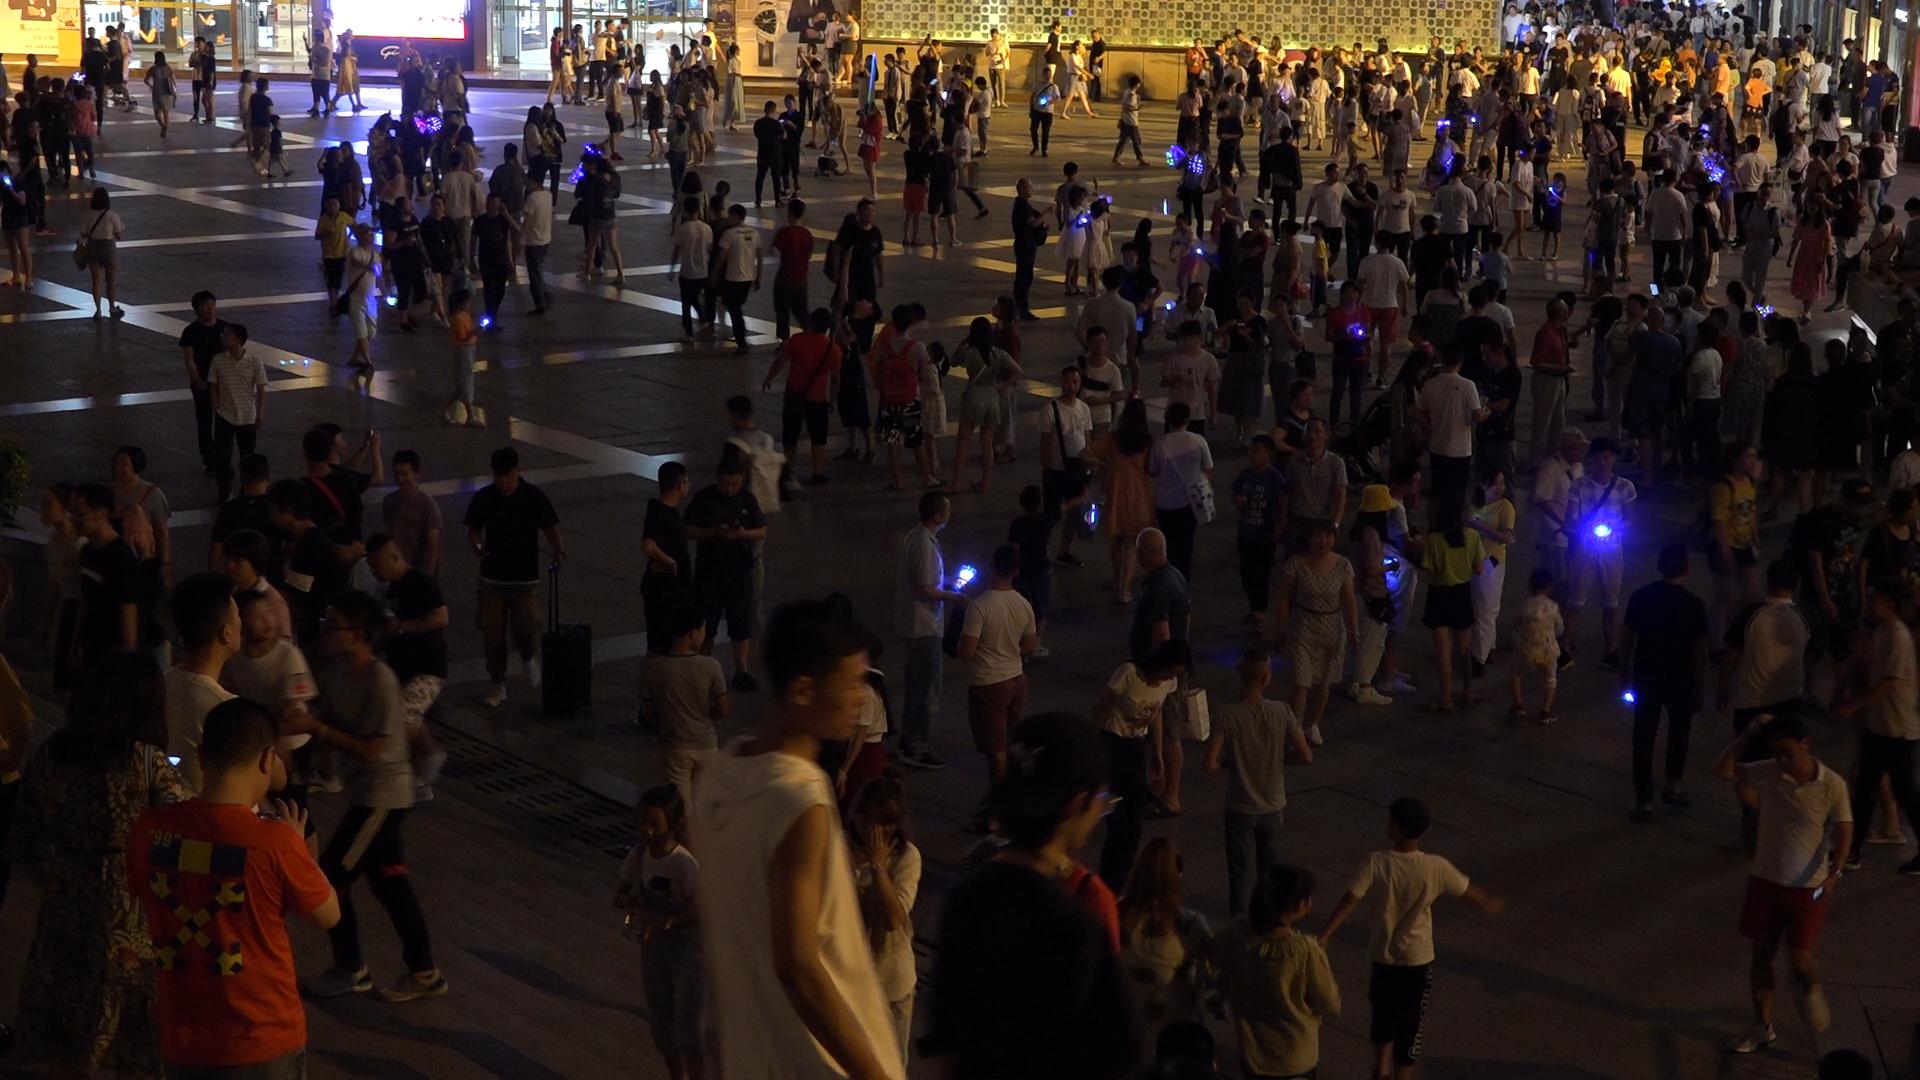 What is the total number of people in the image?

369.